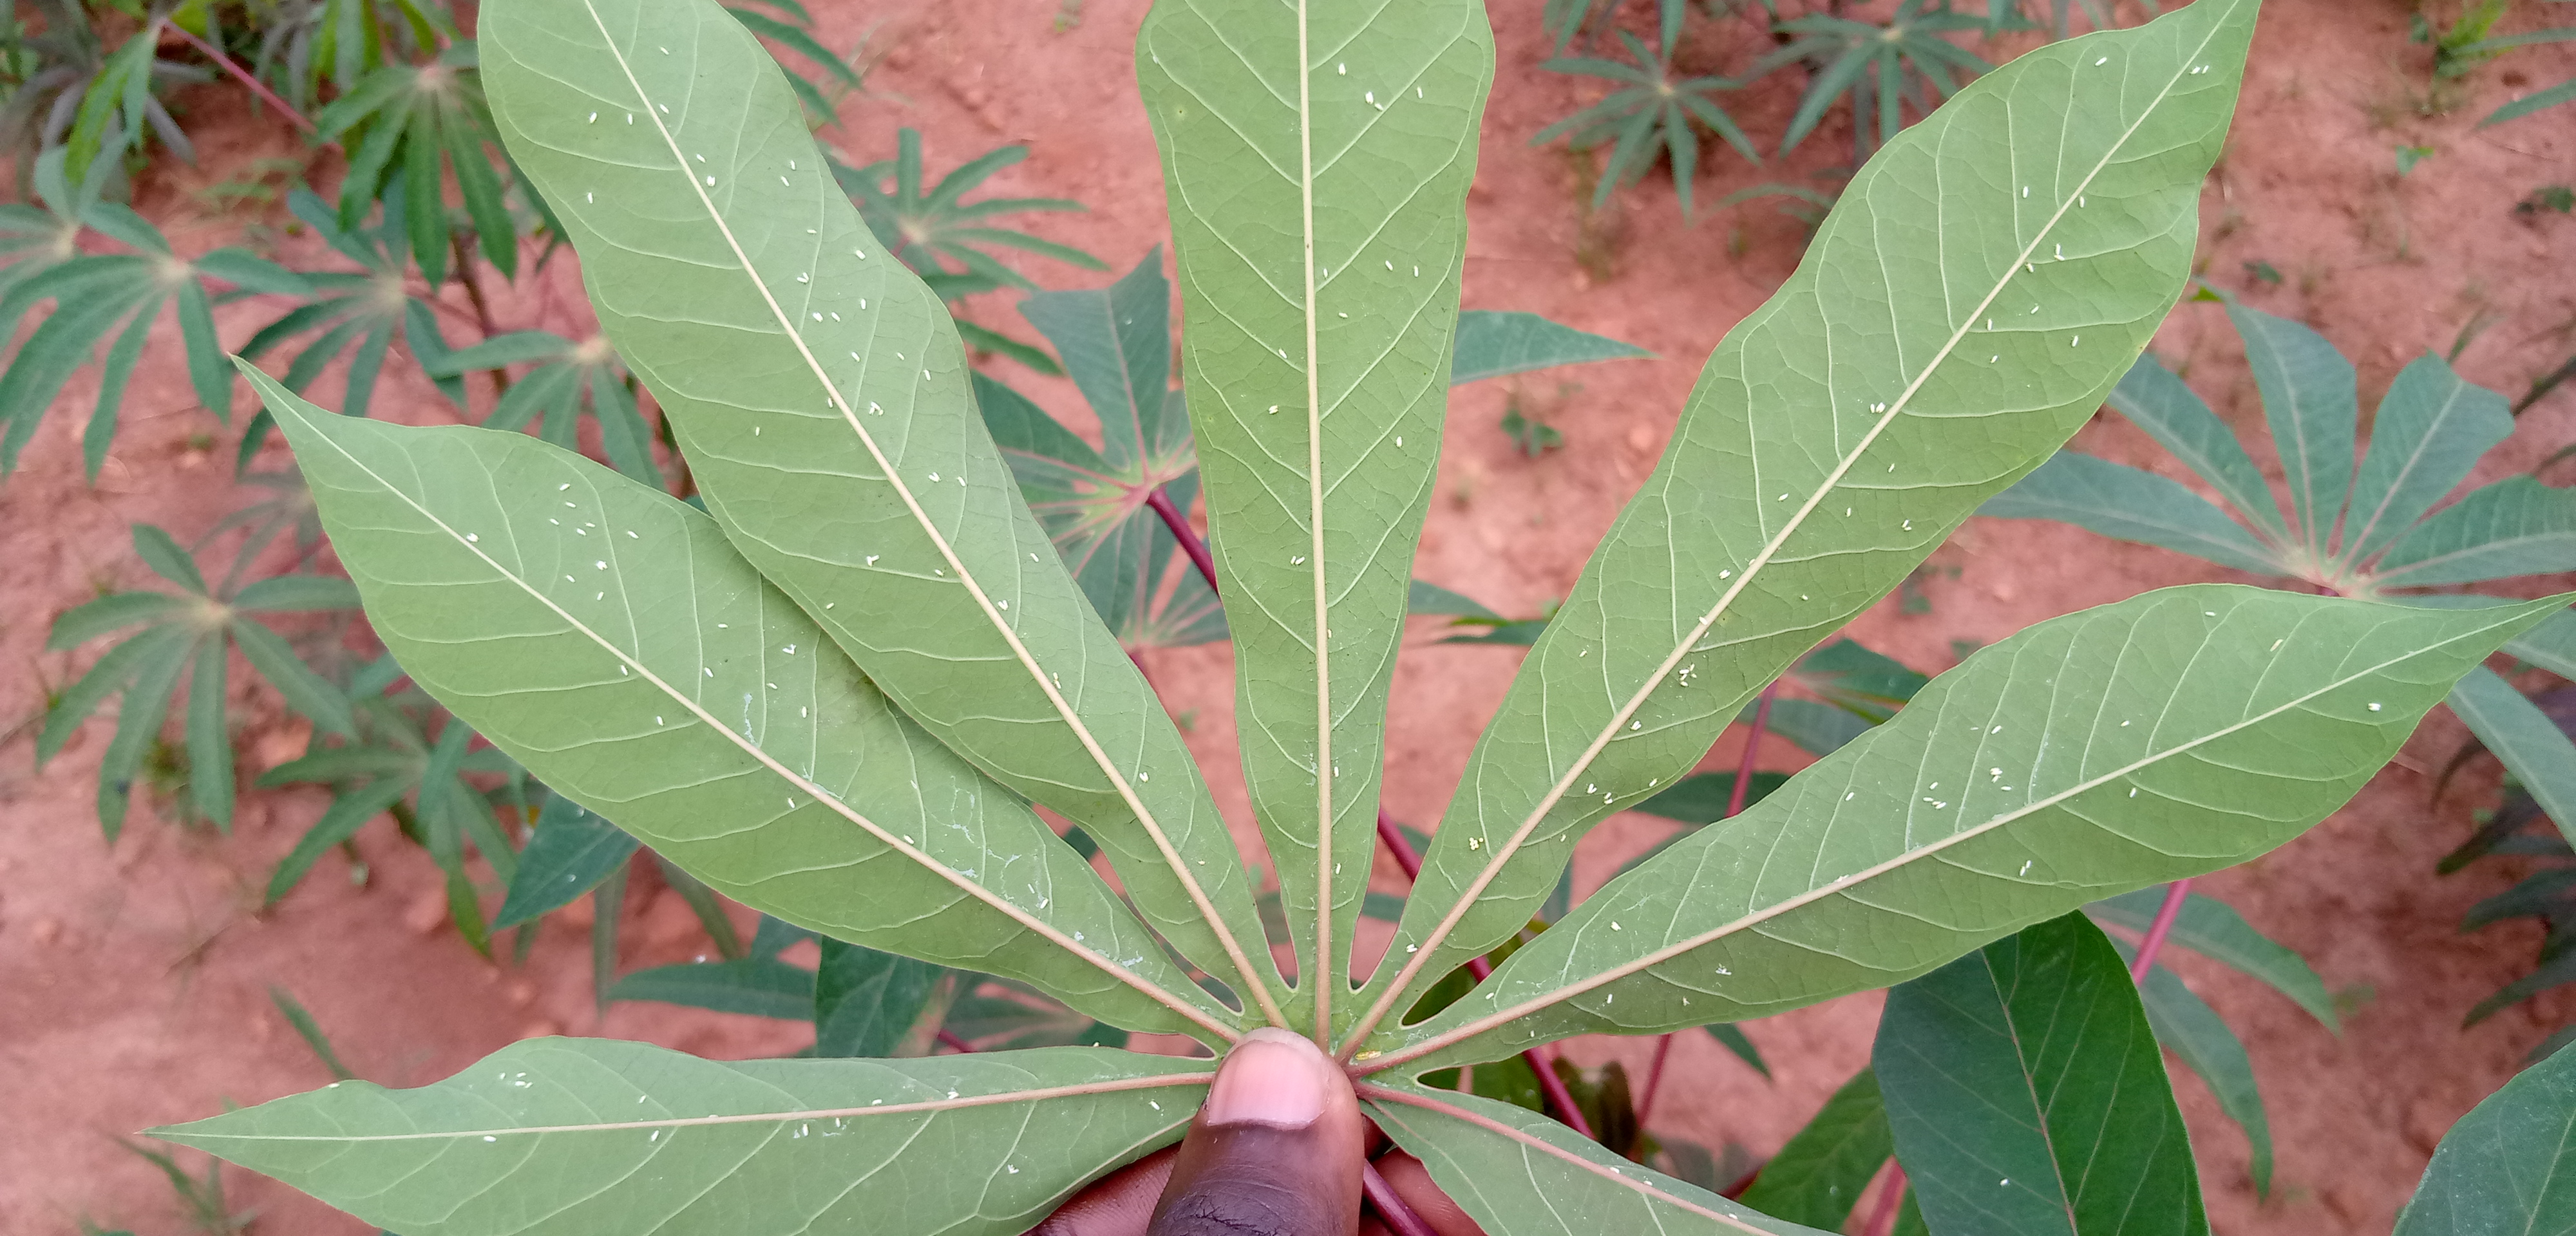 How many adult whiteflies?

130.